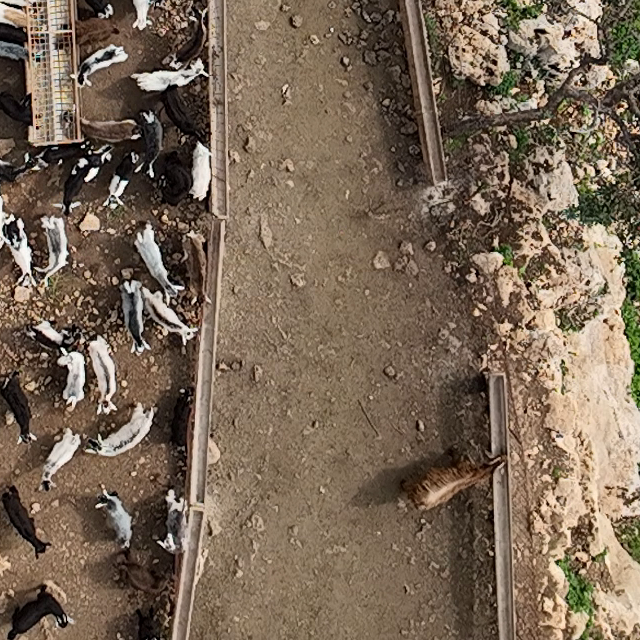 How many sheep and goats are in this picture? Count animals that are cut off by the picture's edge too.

41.